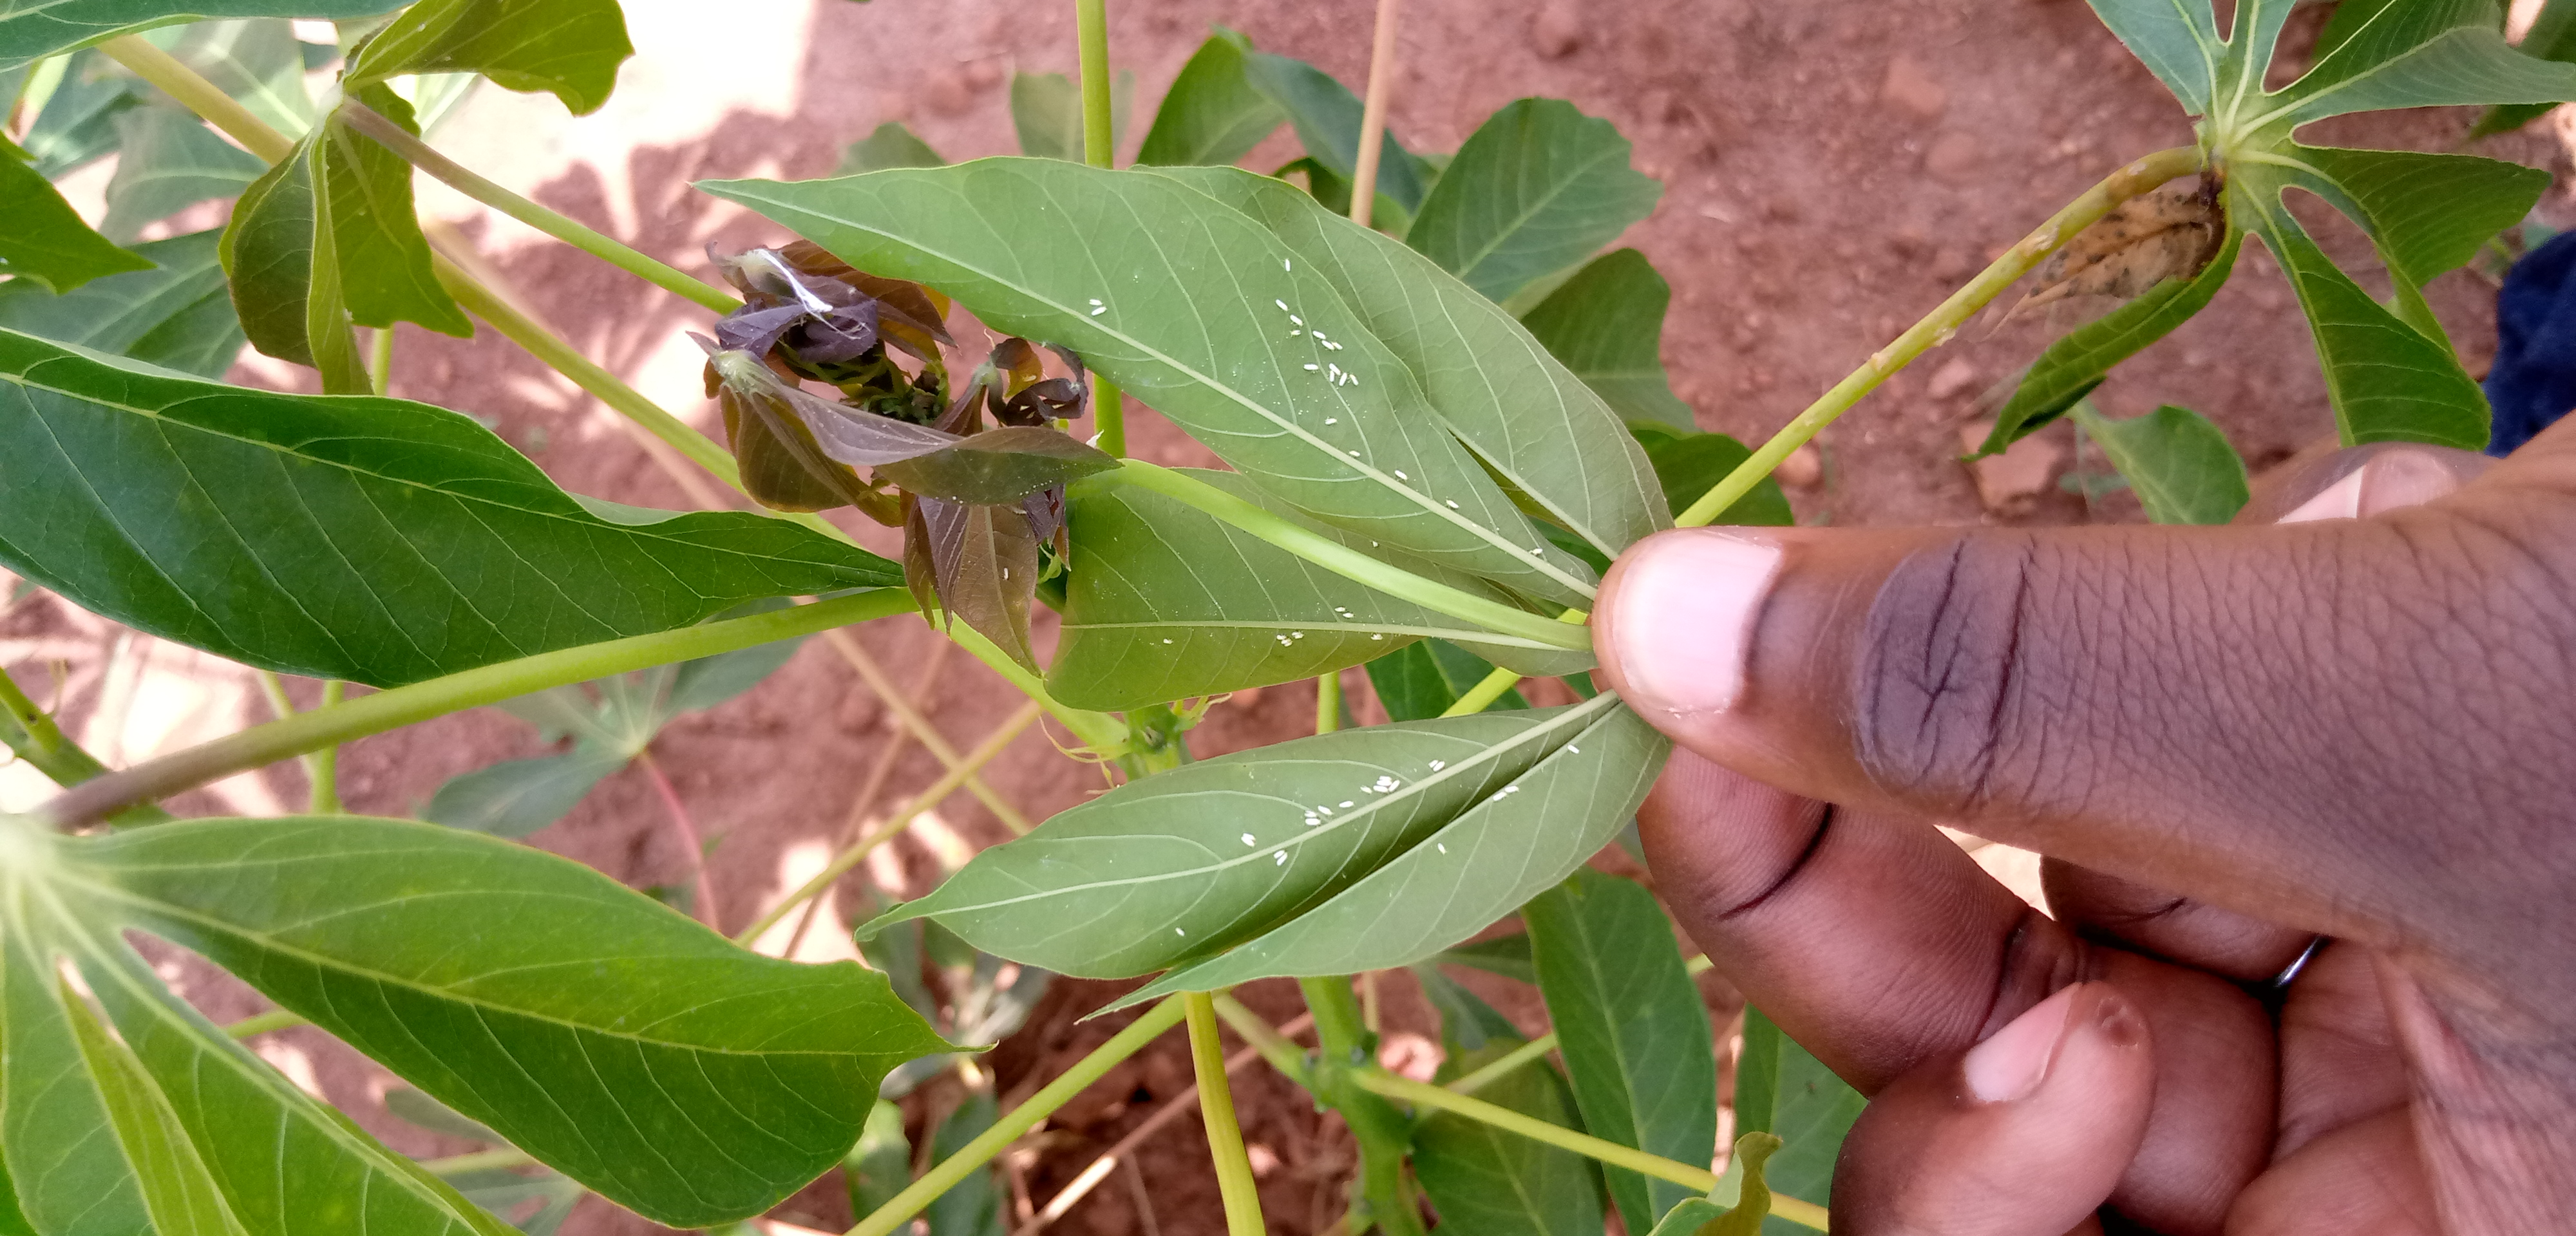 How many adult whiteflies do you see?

50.